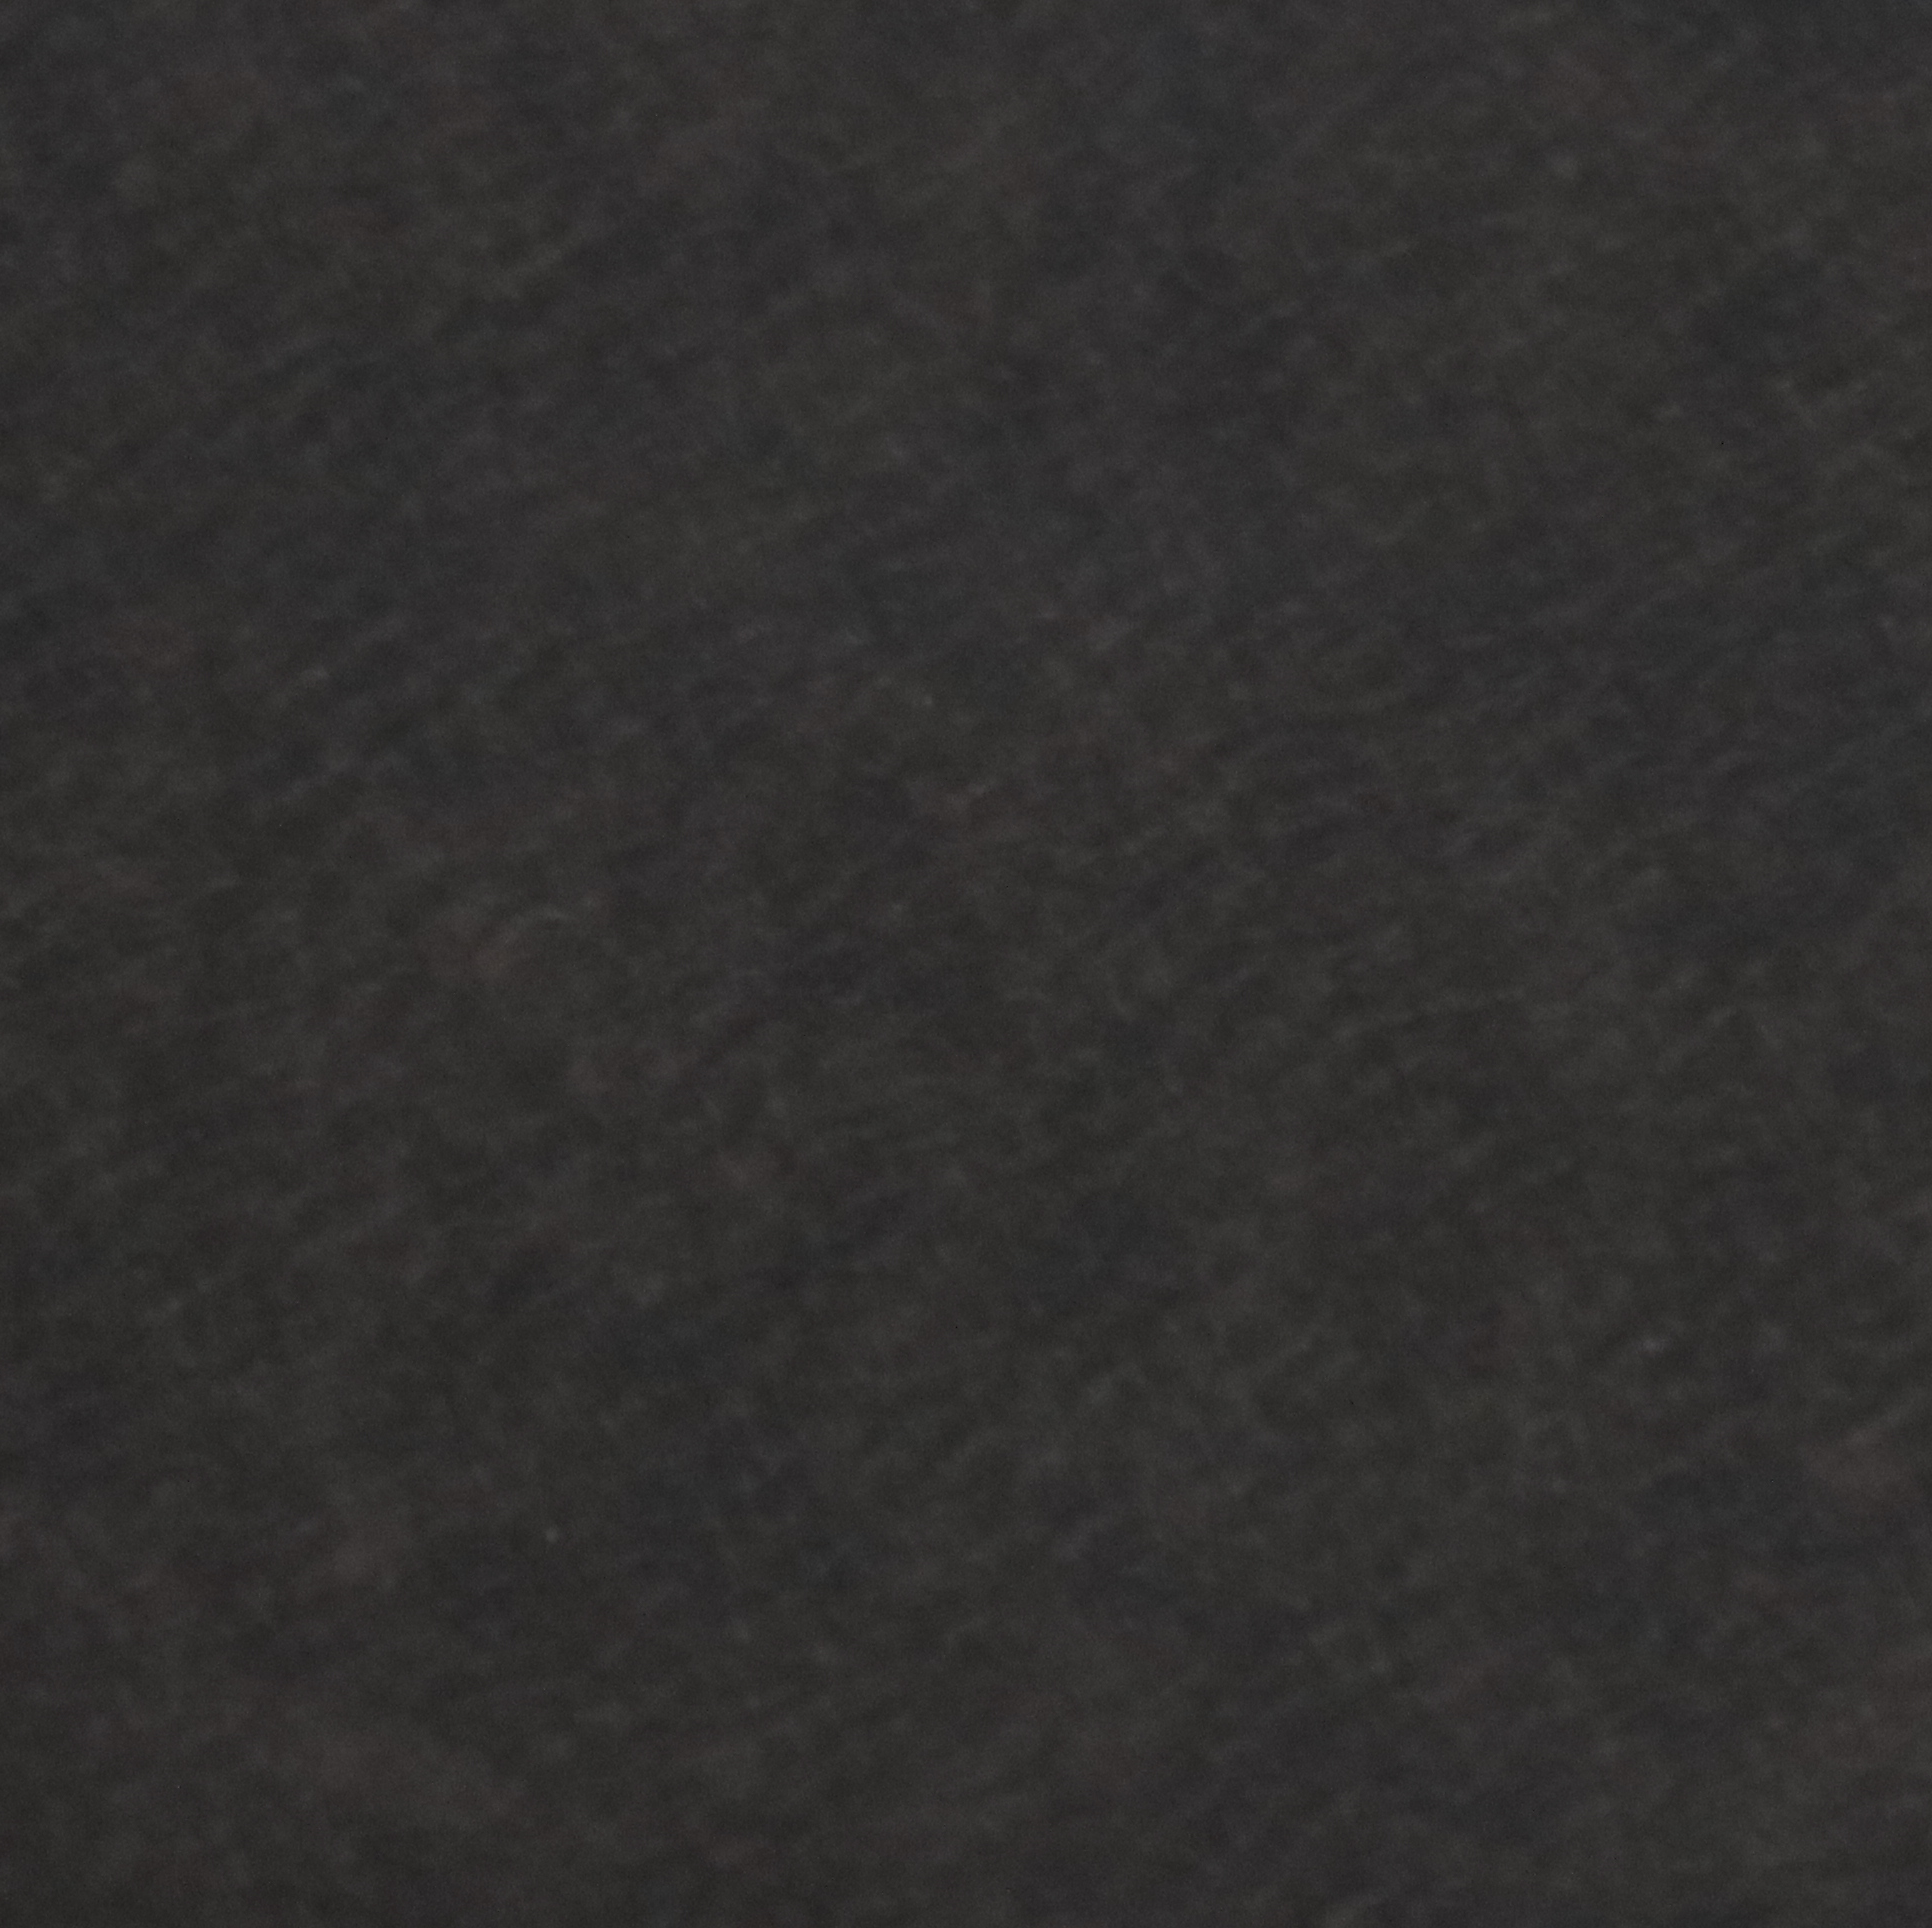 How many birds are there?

0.